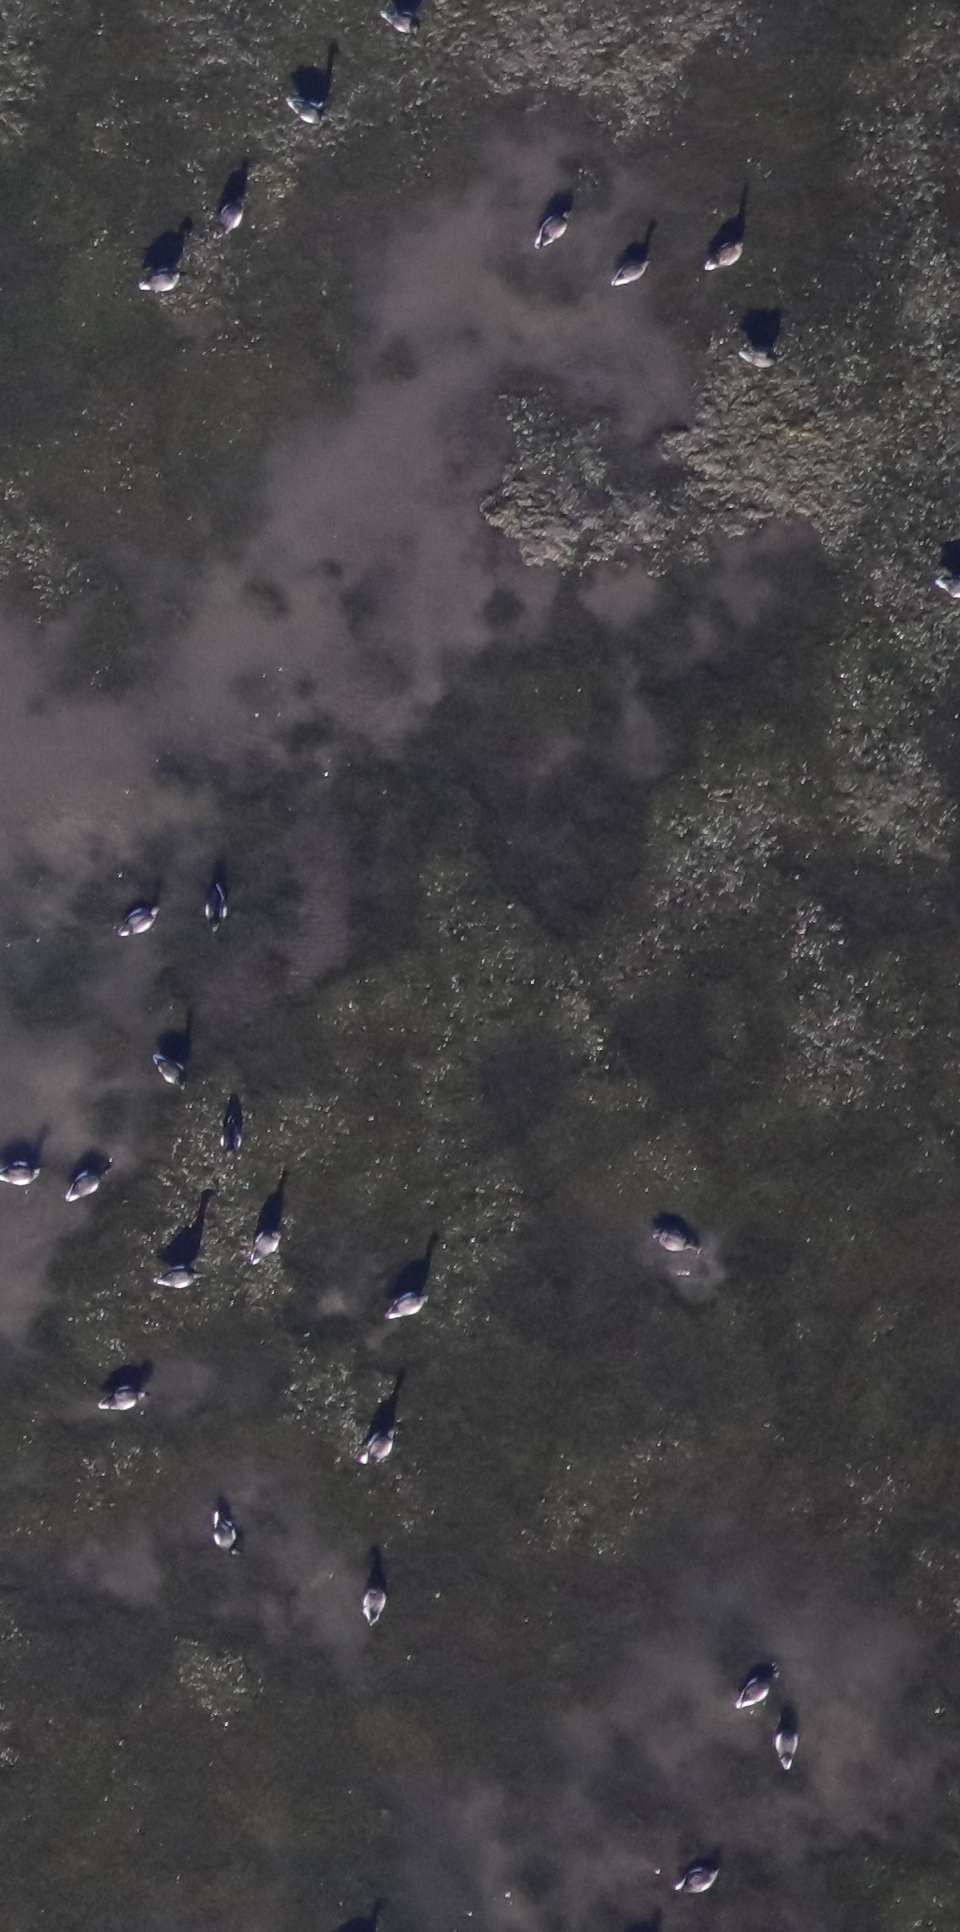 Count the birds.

26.